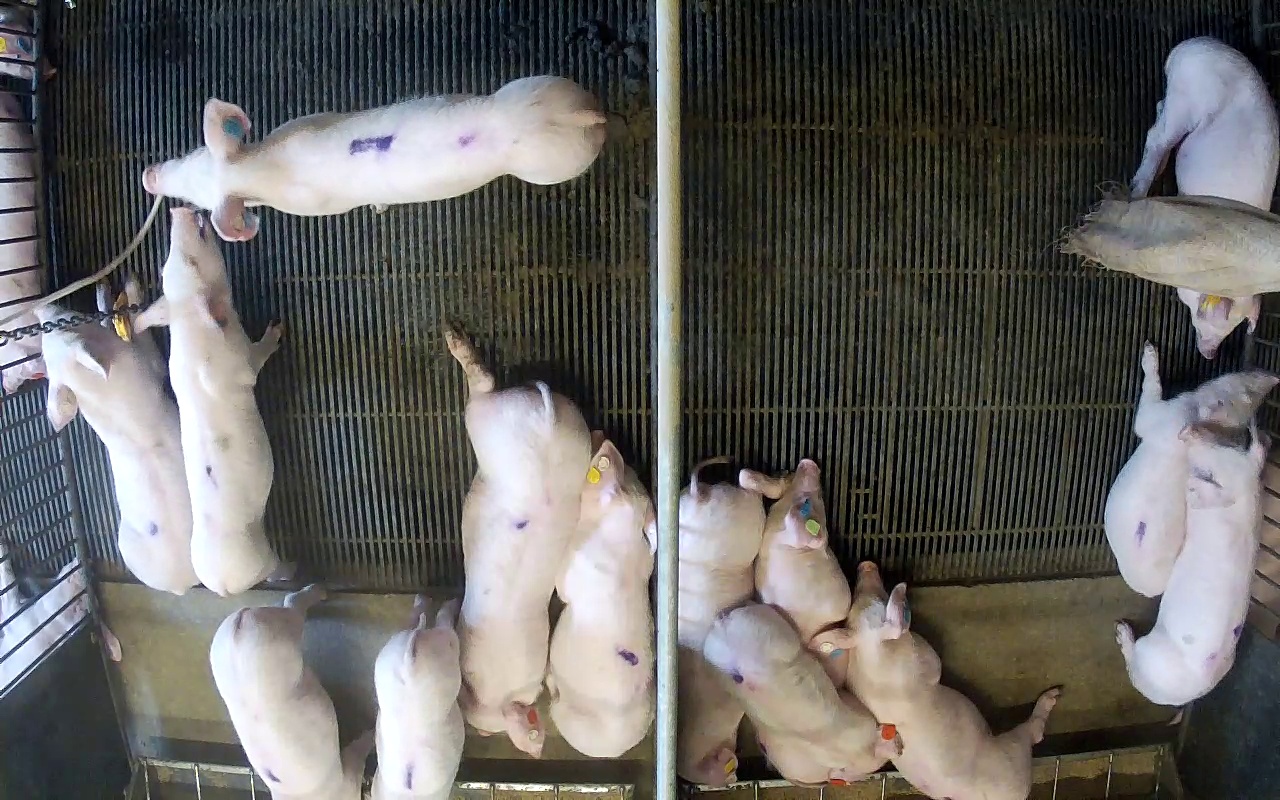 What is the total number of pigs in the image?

17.